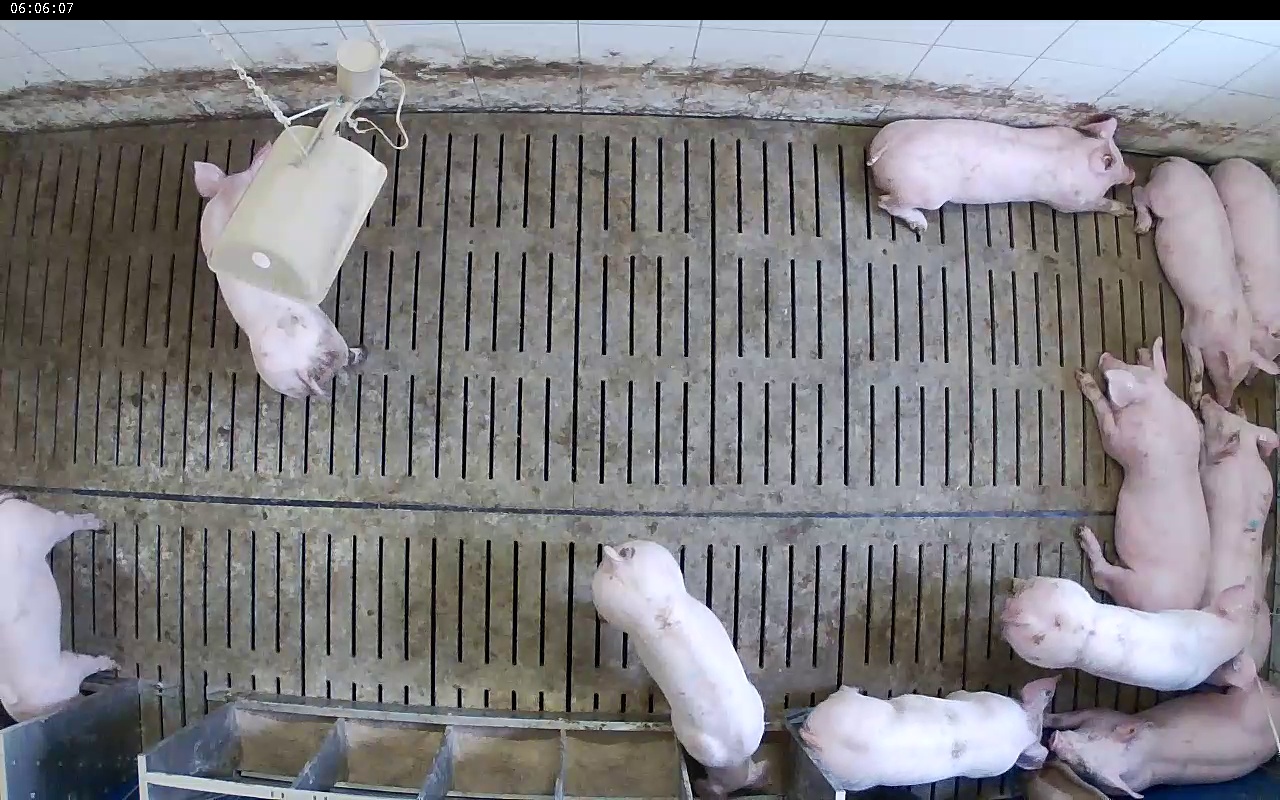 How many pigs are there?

11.